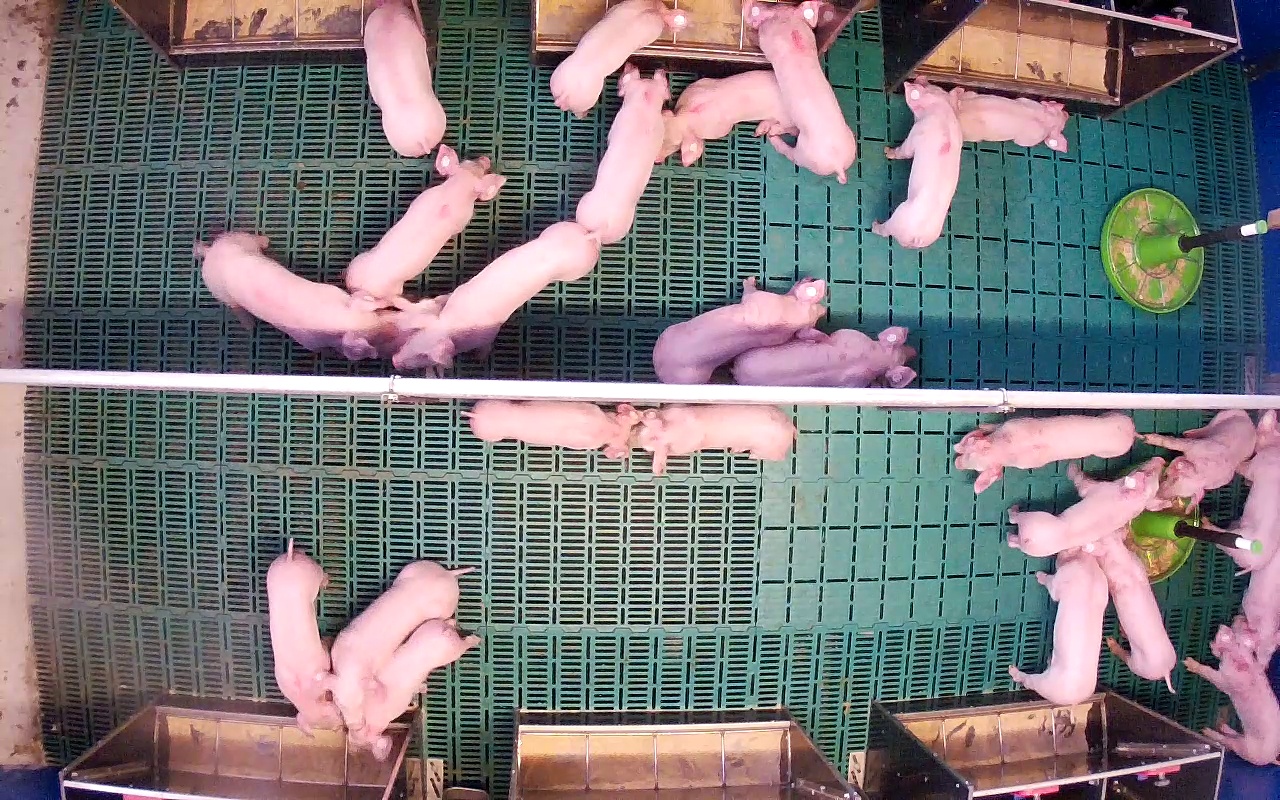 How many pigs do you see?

26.